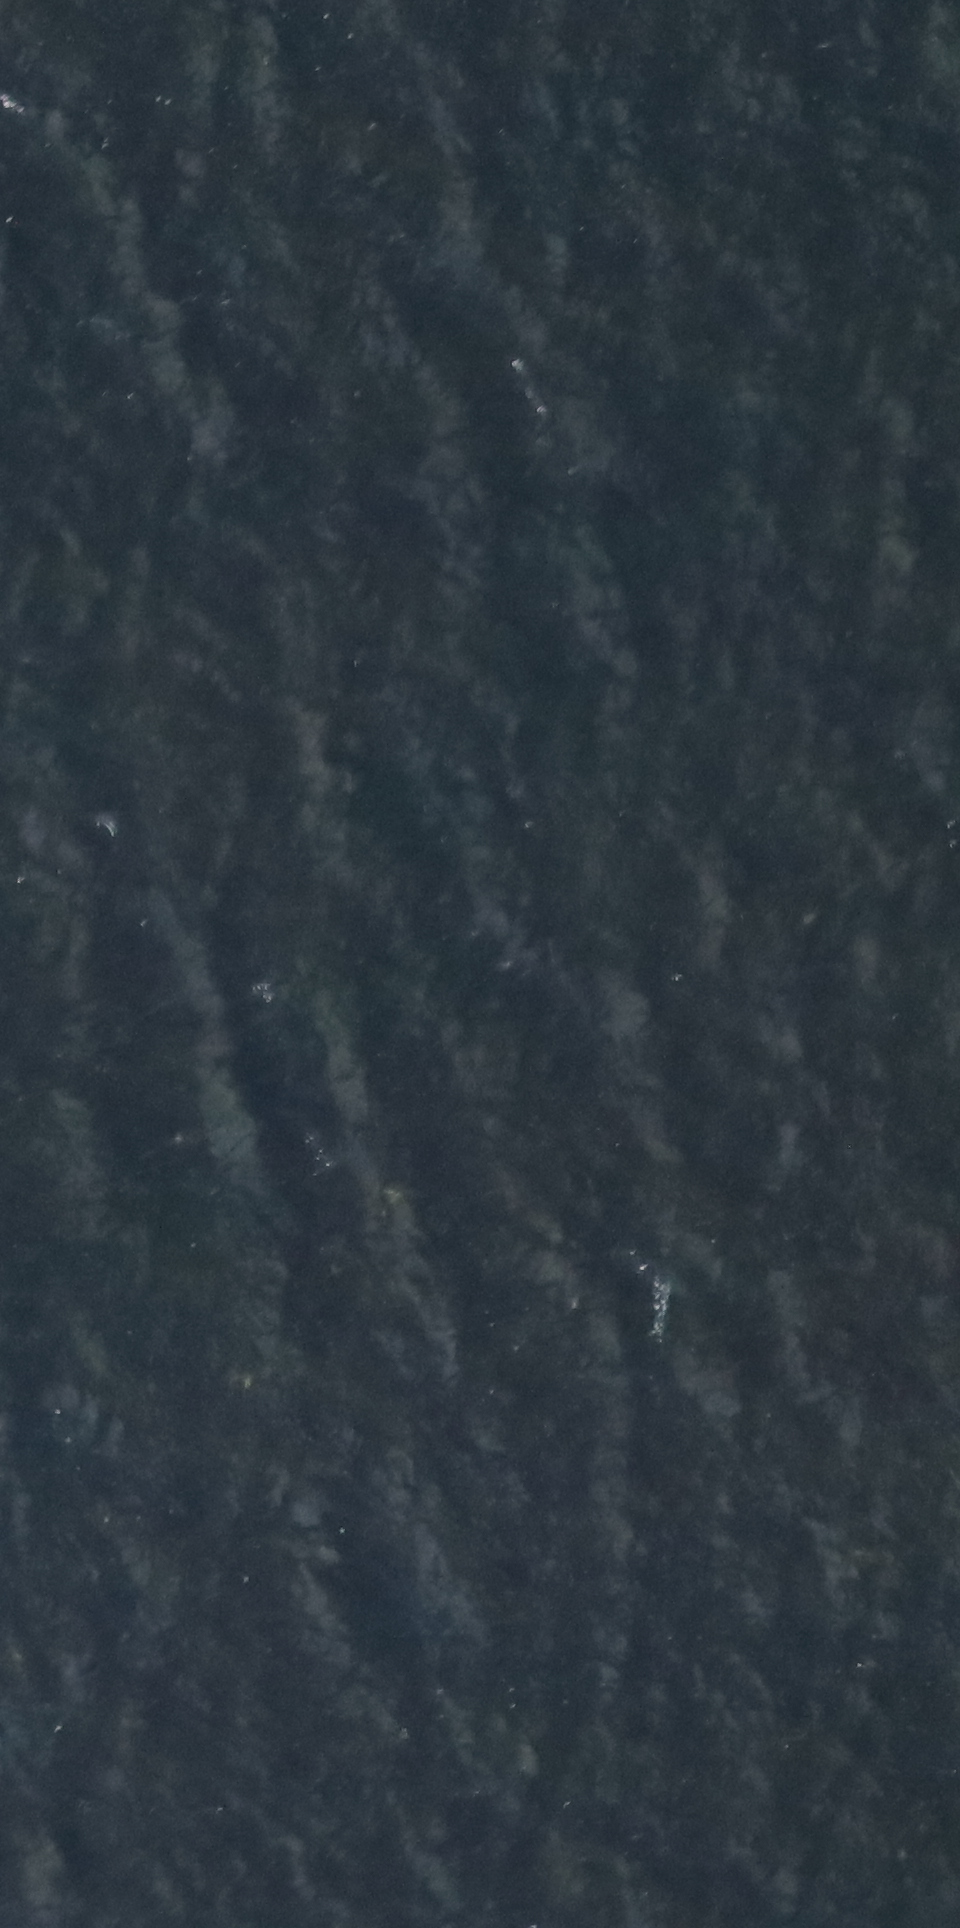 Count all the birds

0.